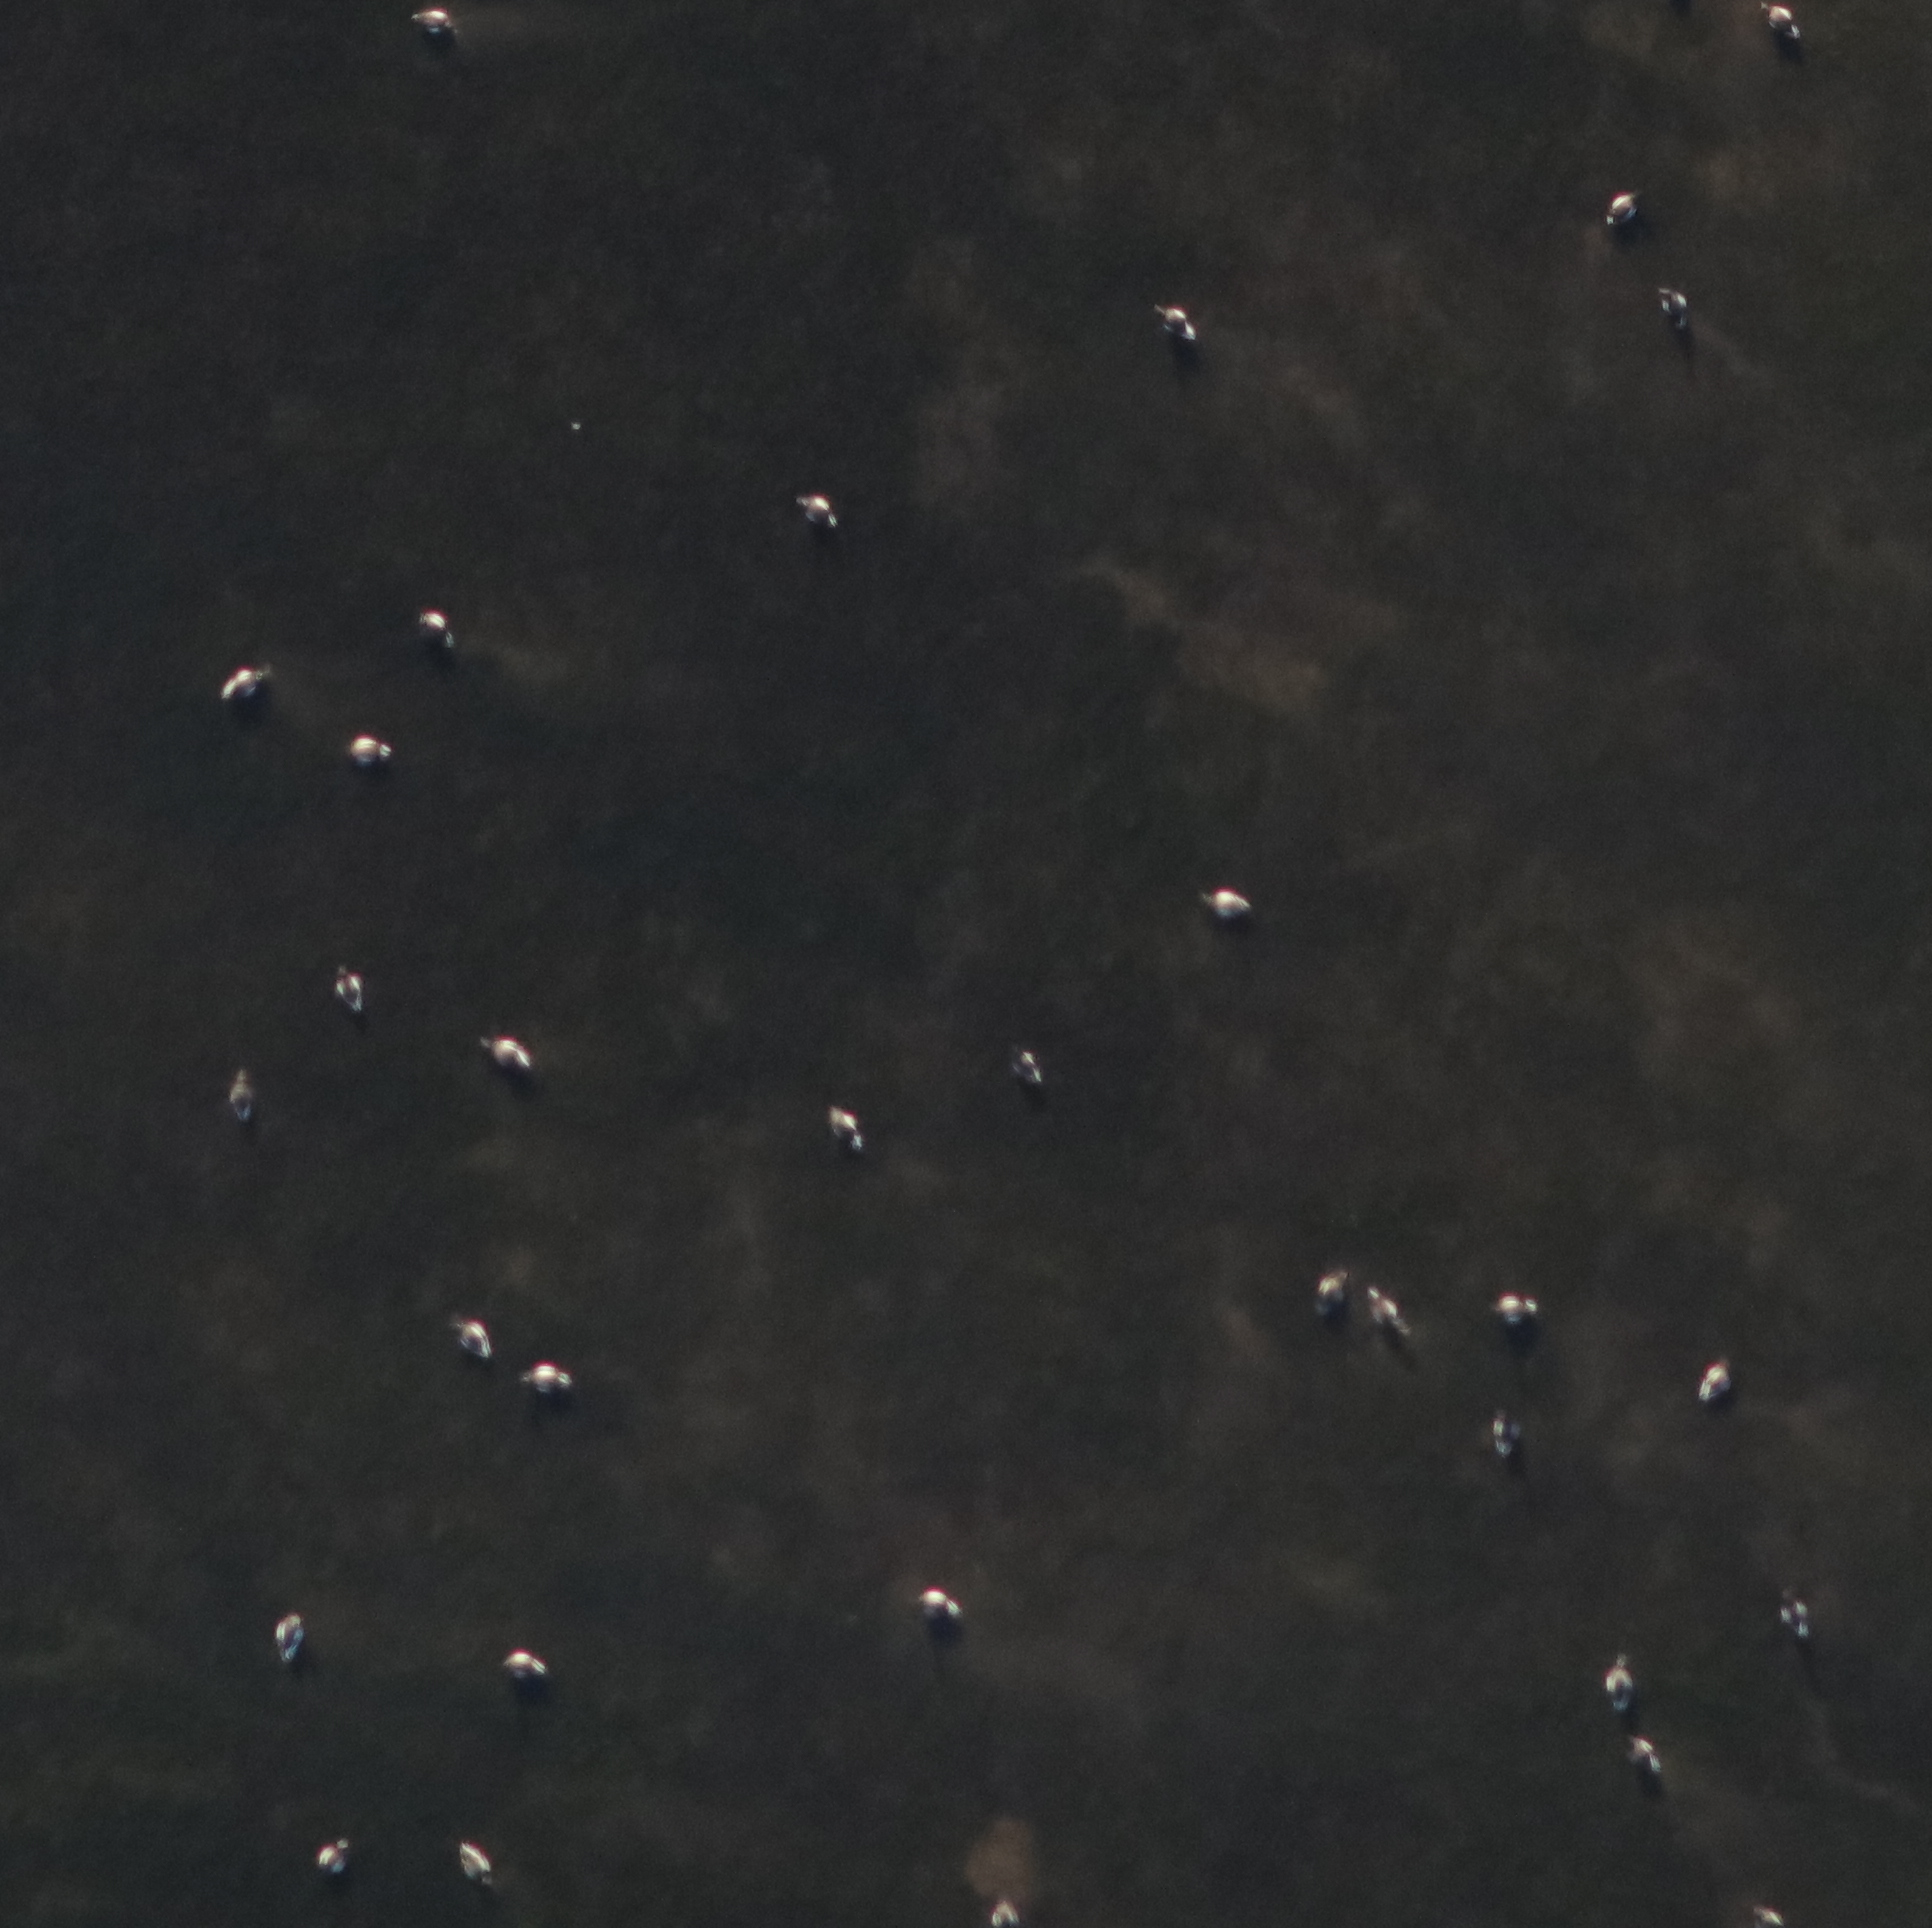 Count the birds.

30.